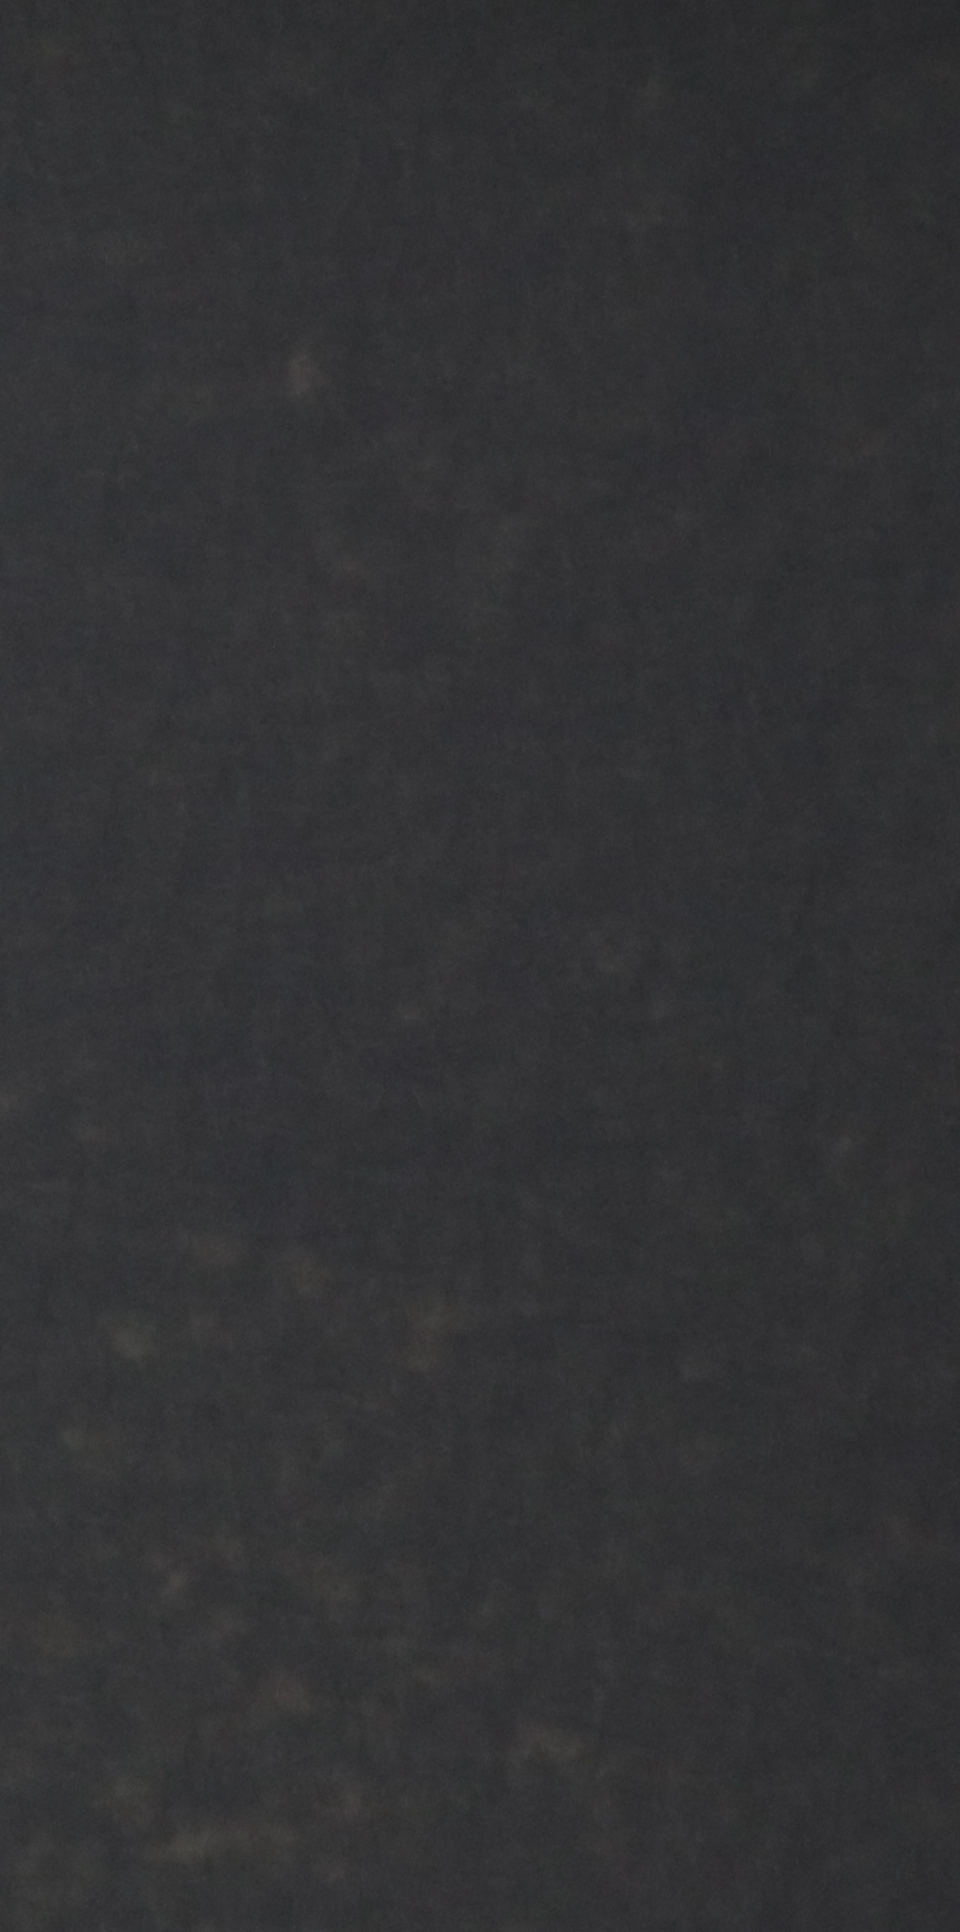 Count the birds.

0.